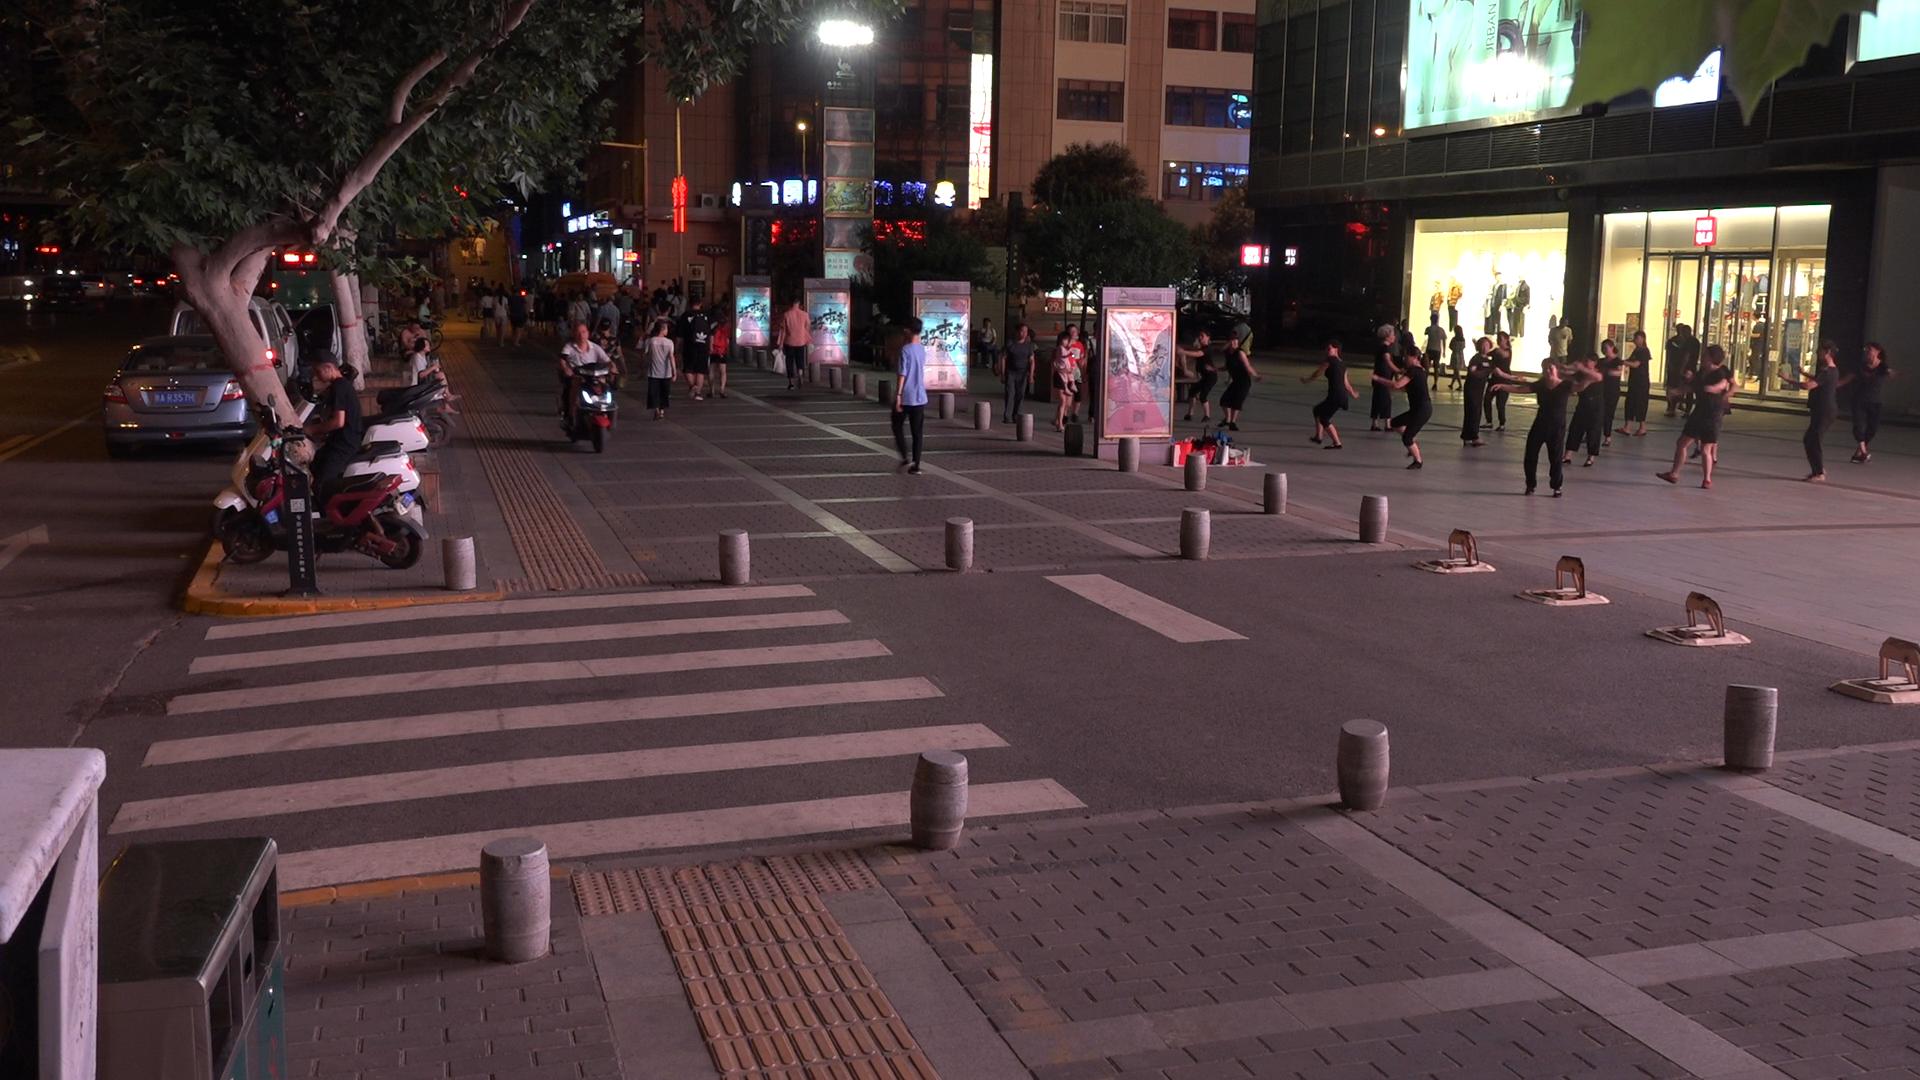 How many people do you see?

56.